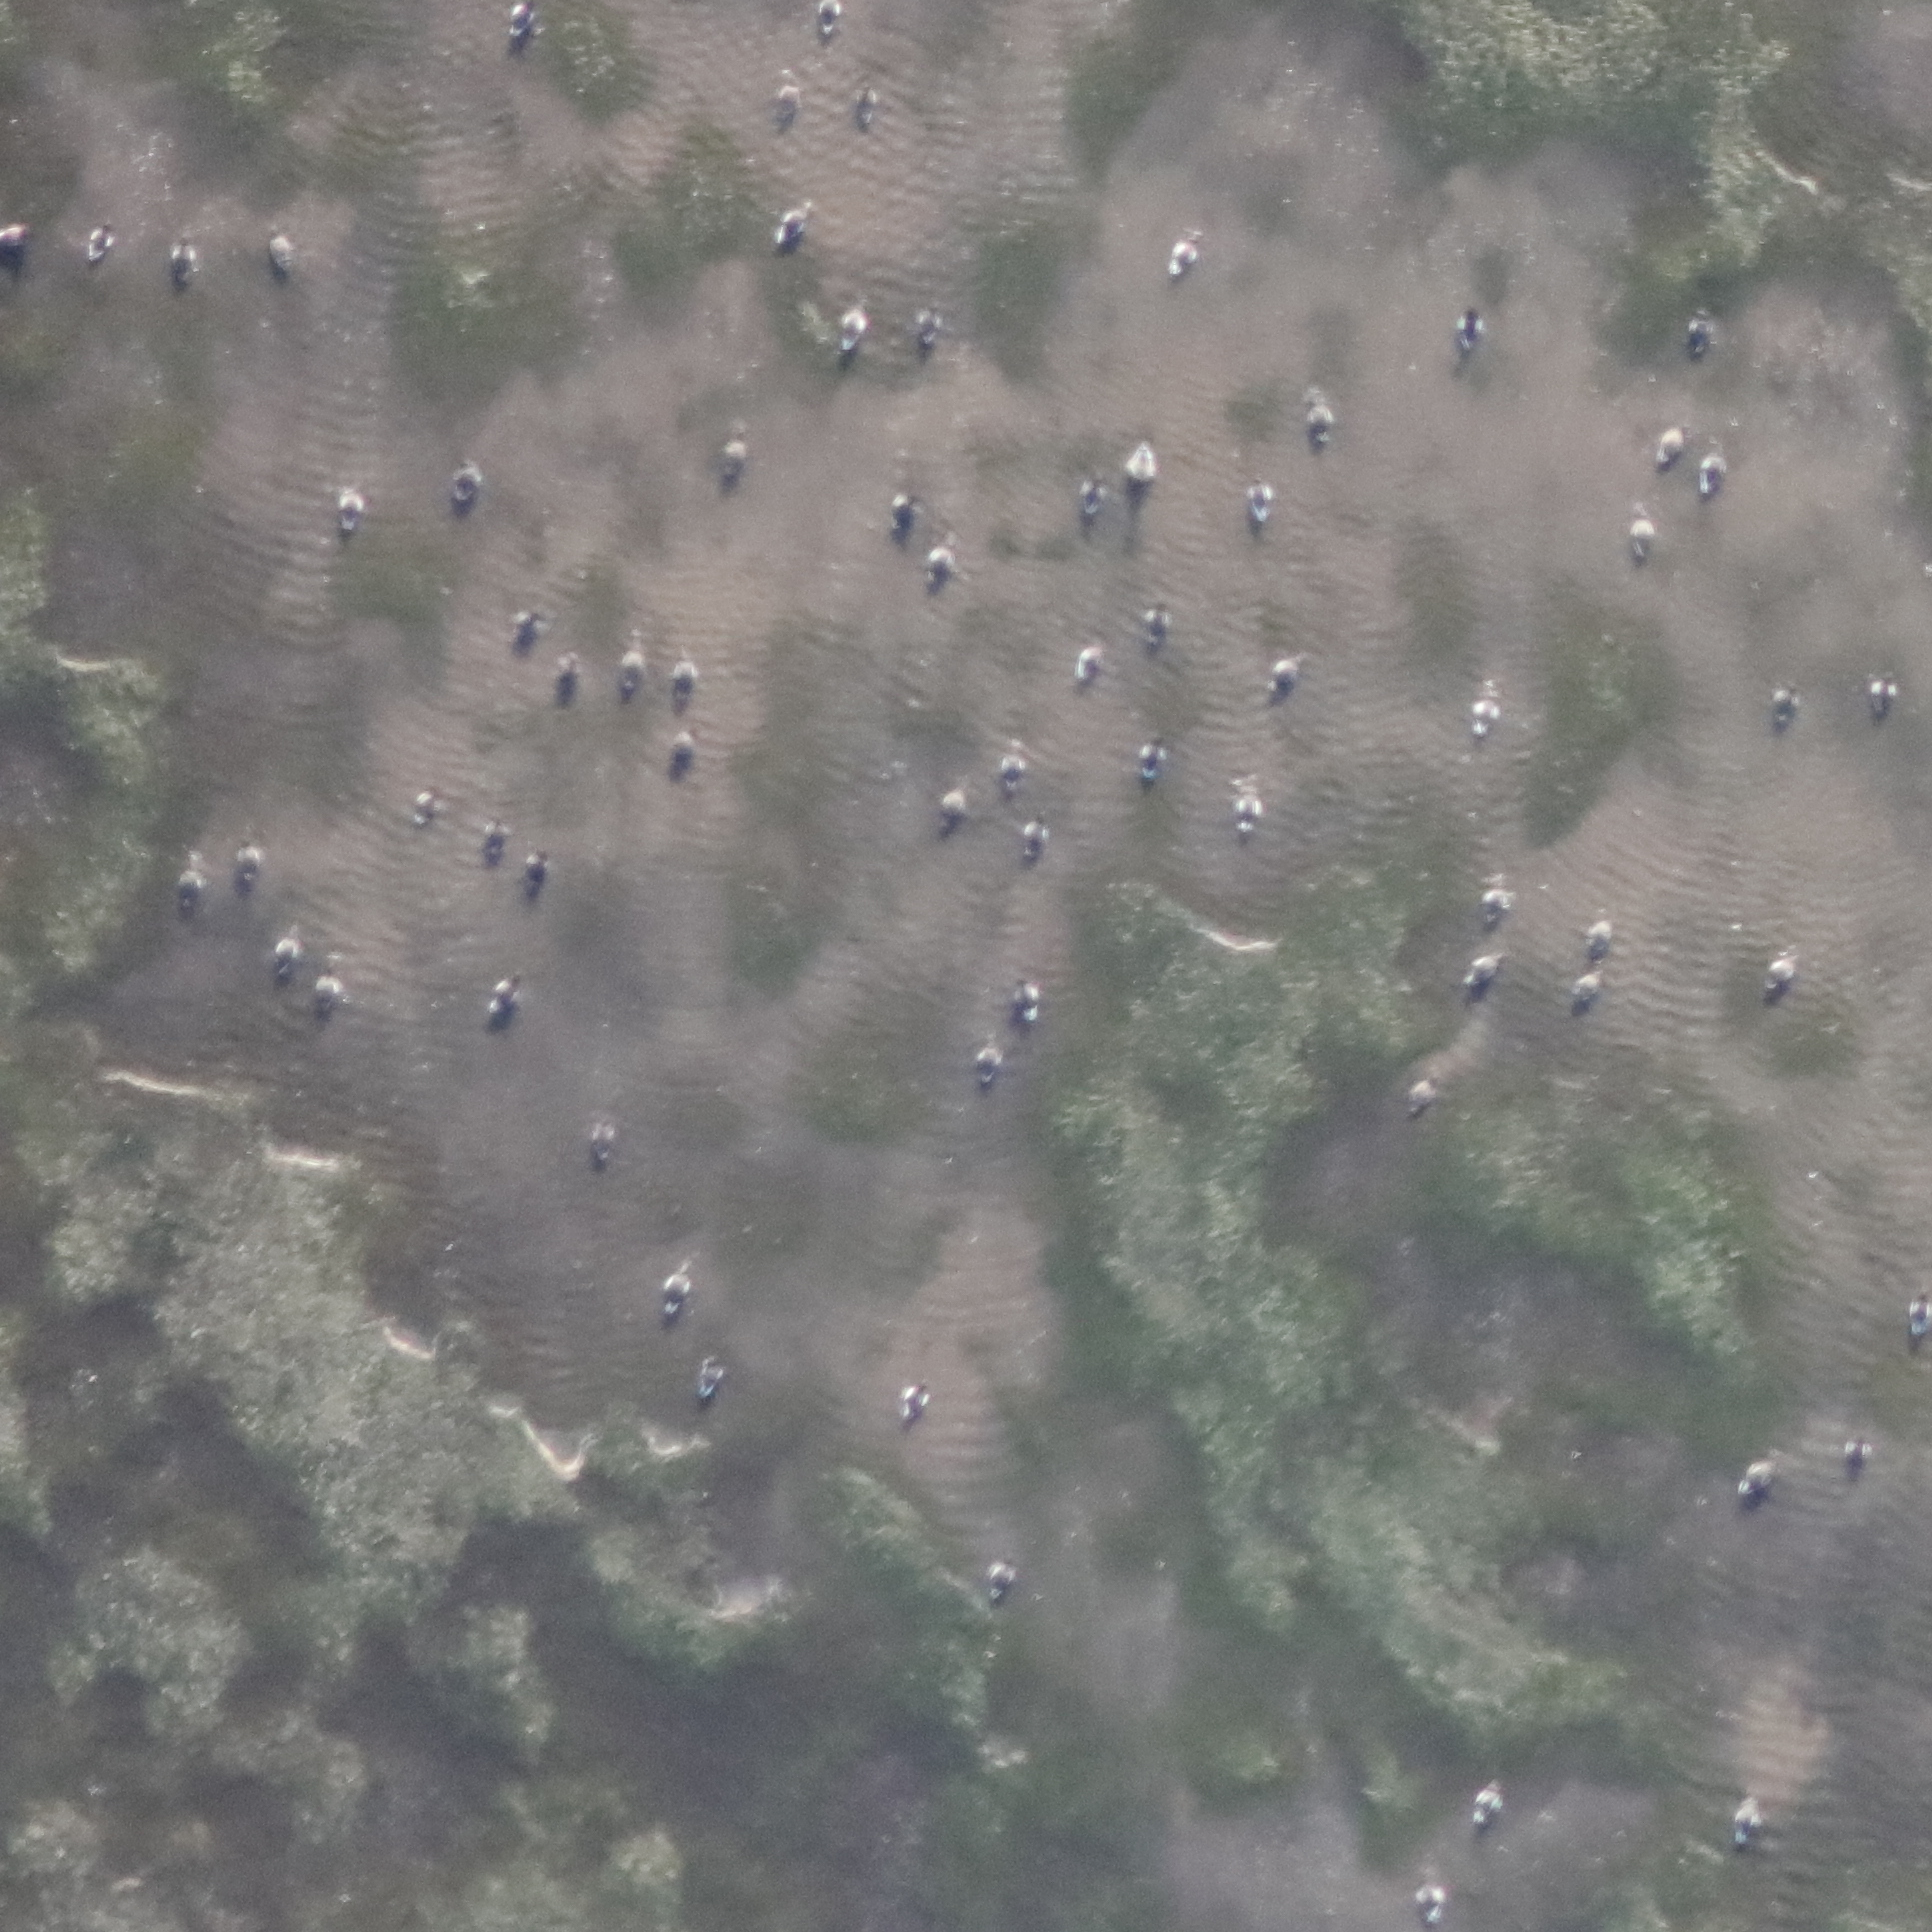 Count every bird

67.